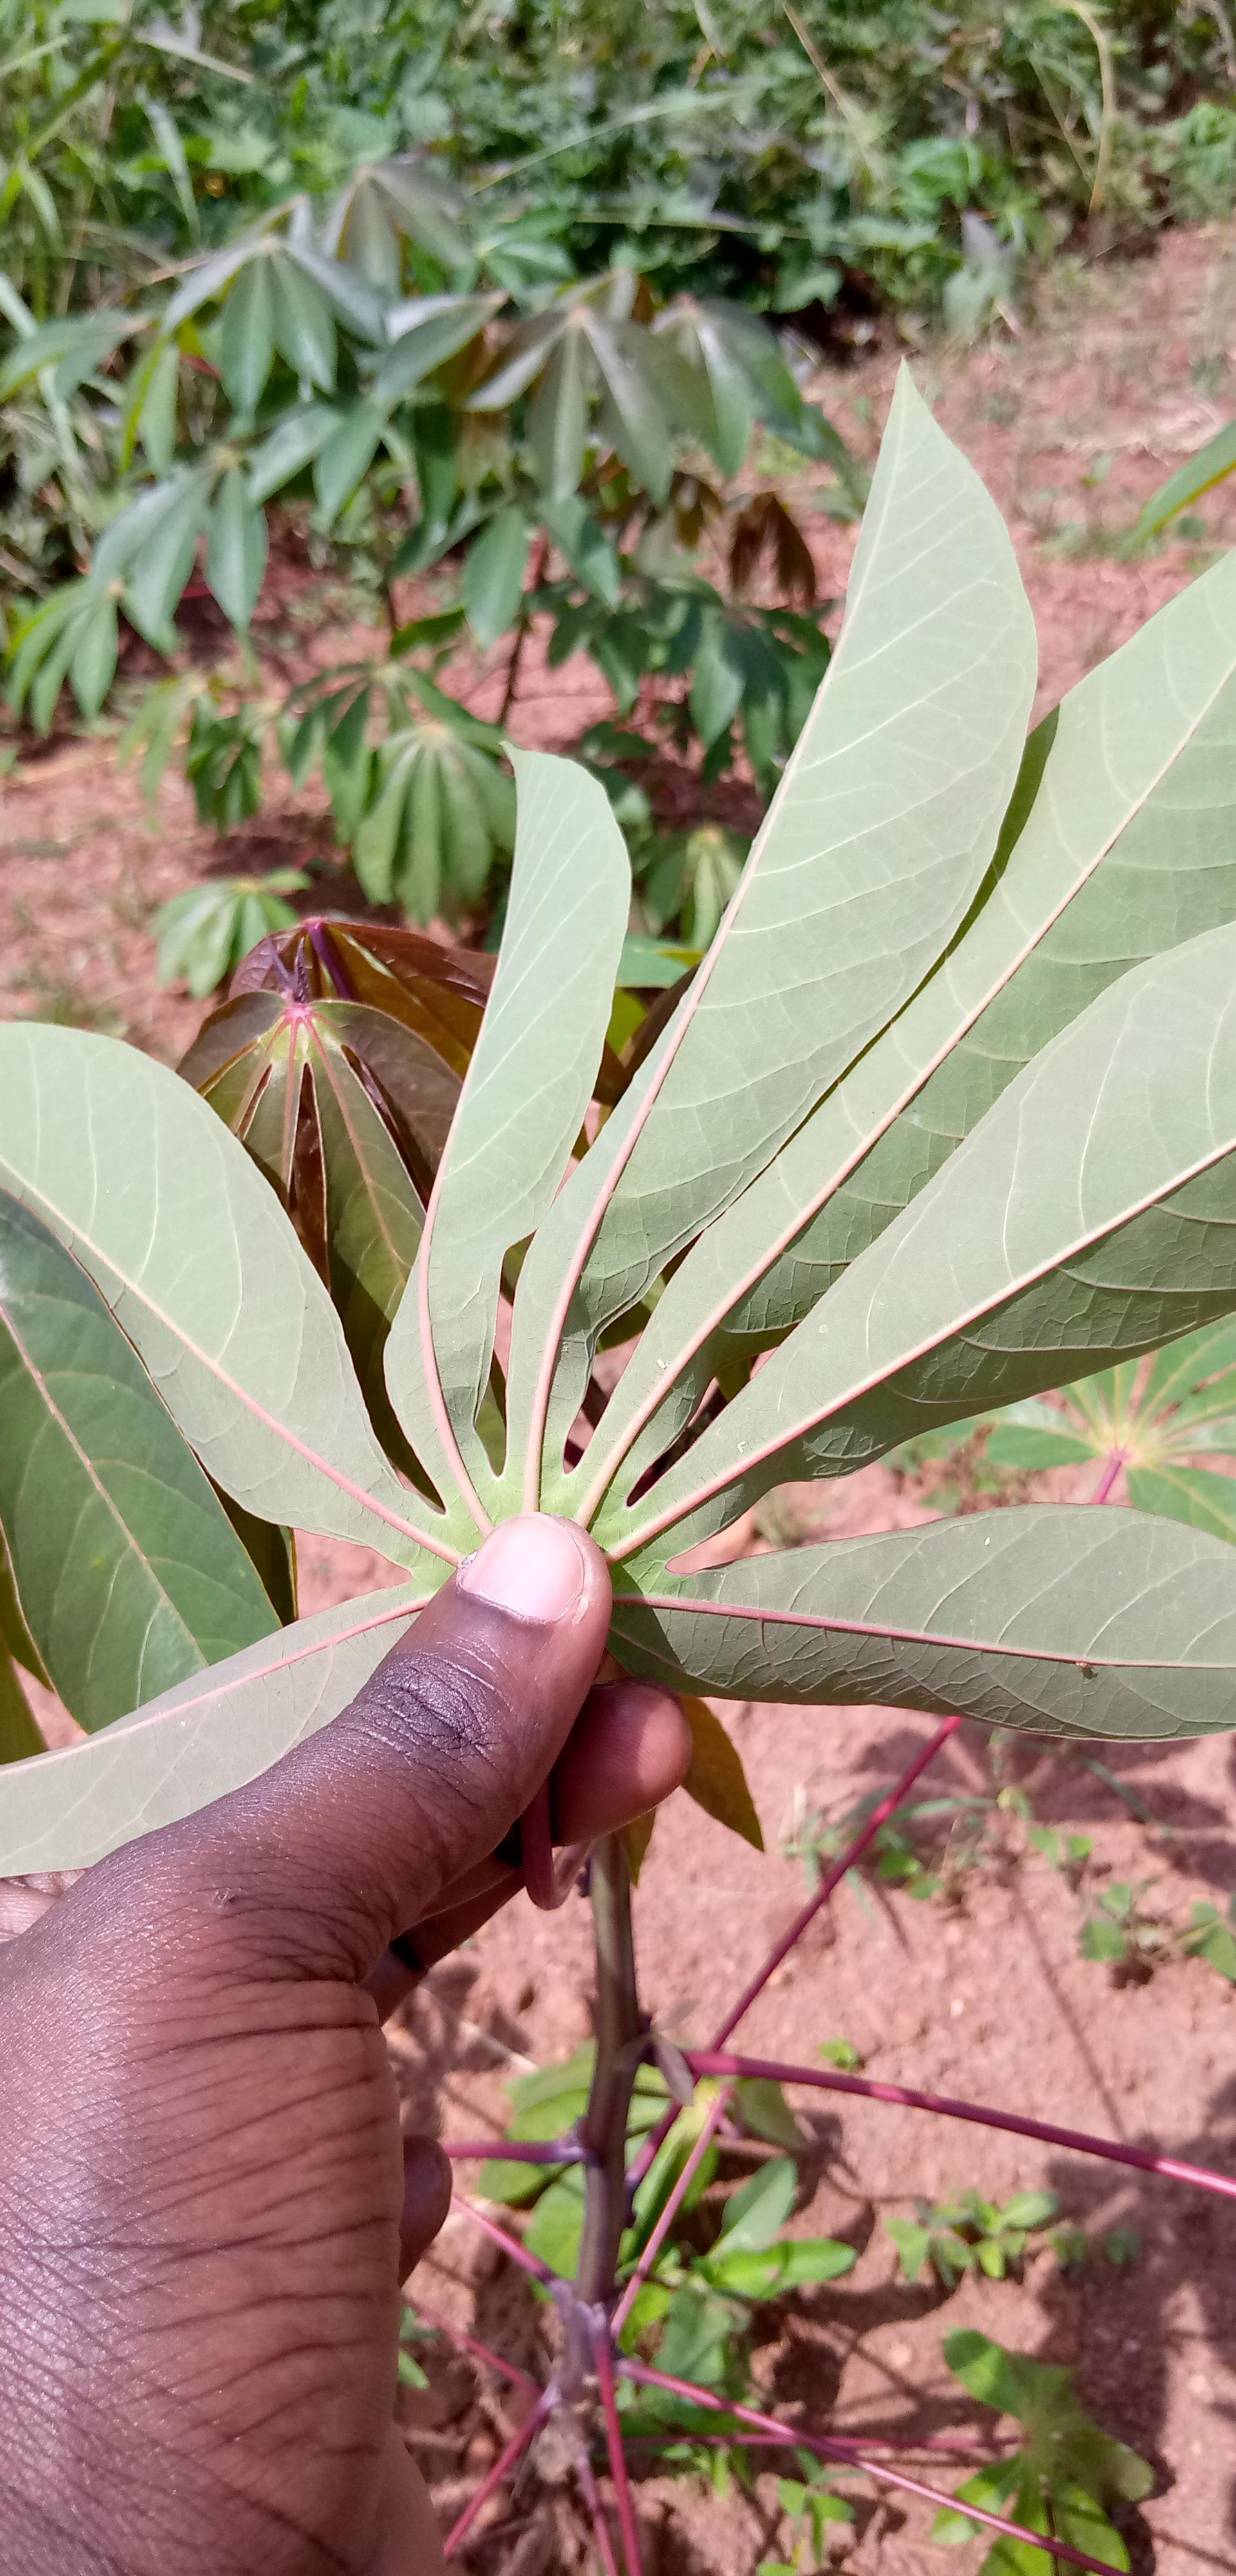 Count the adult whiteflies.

3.